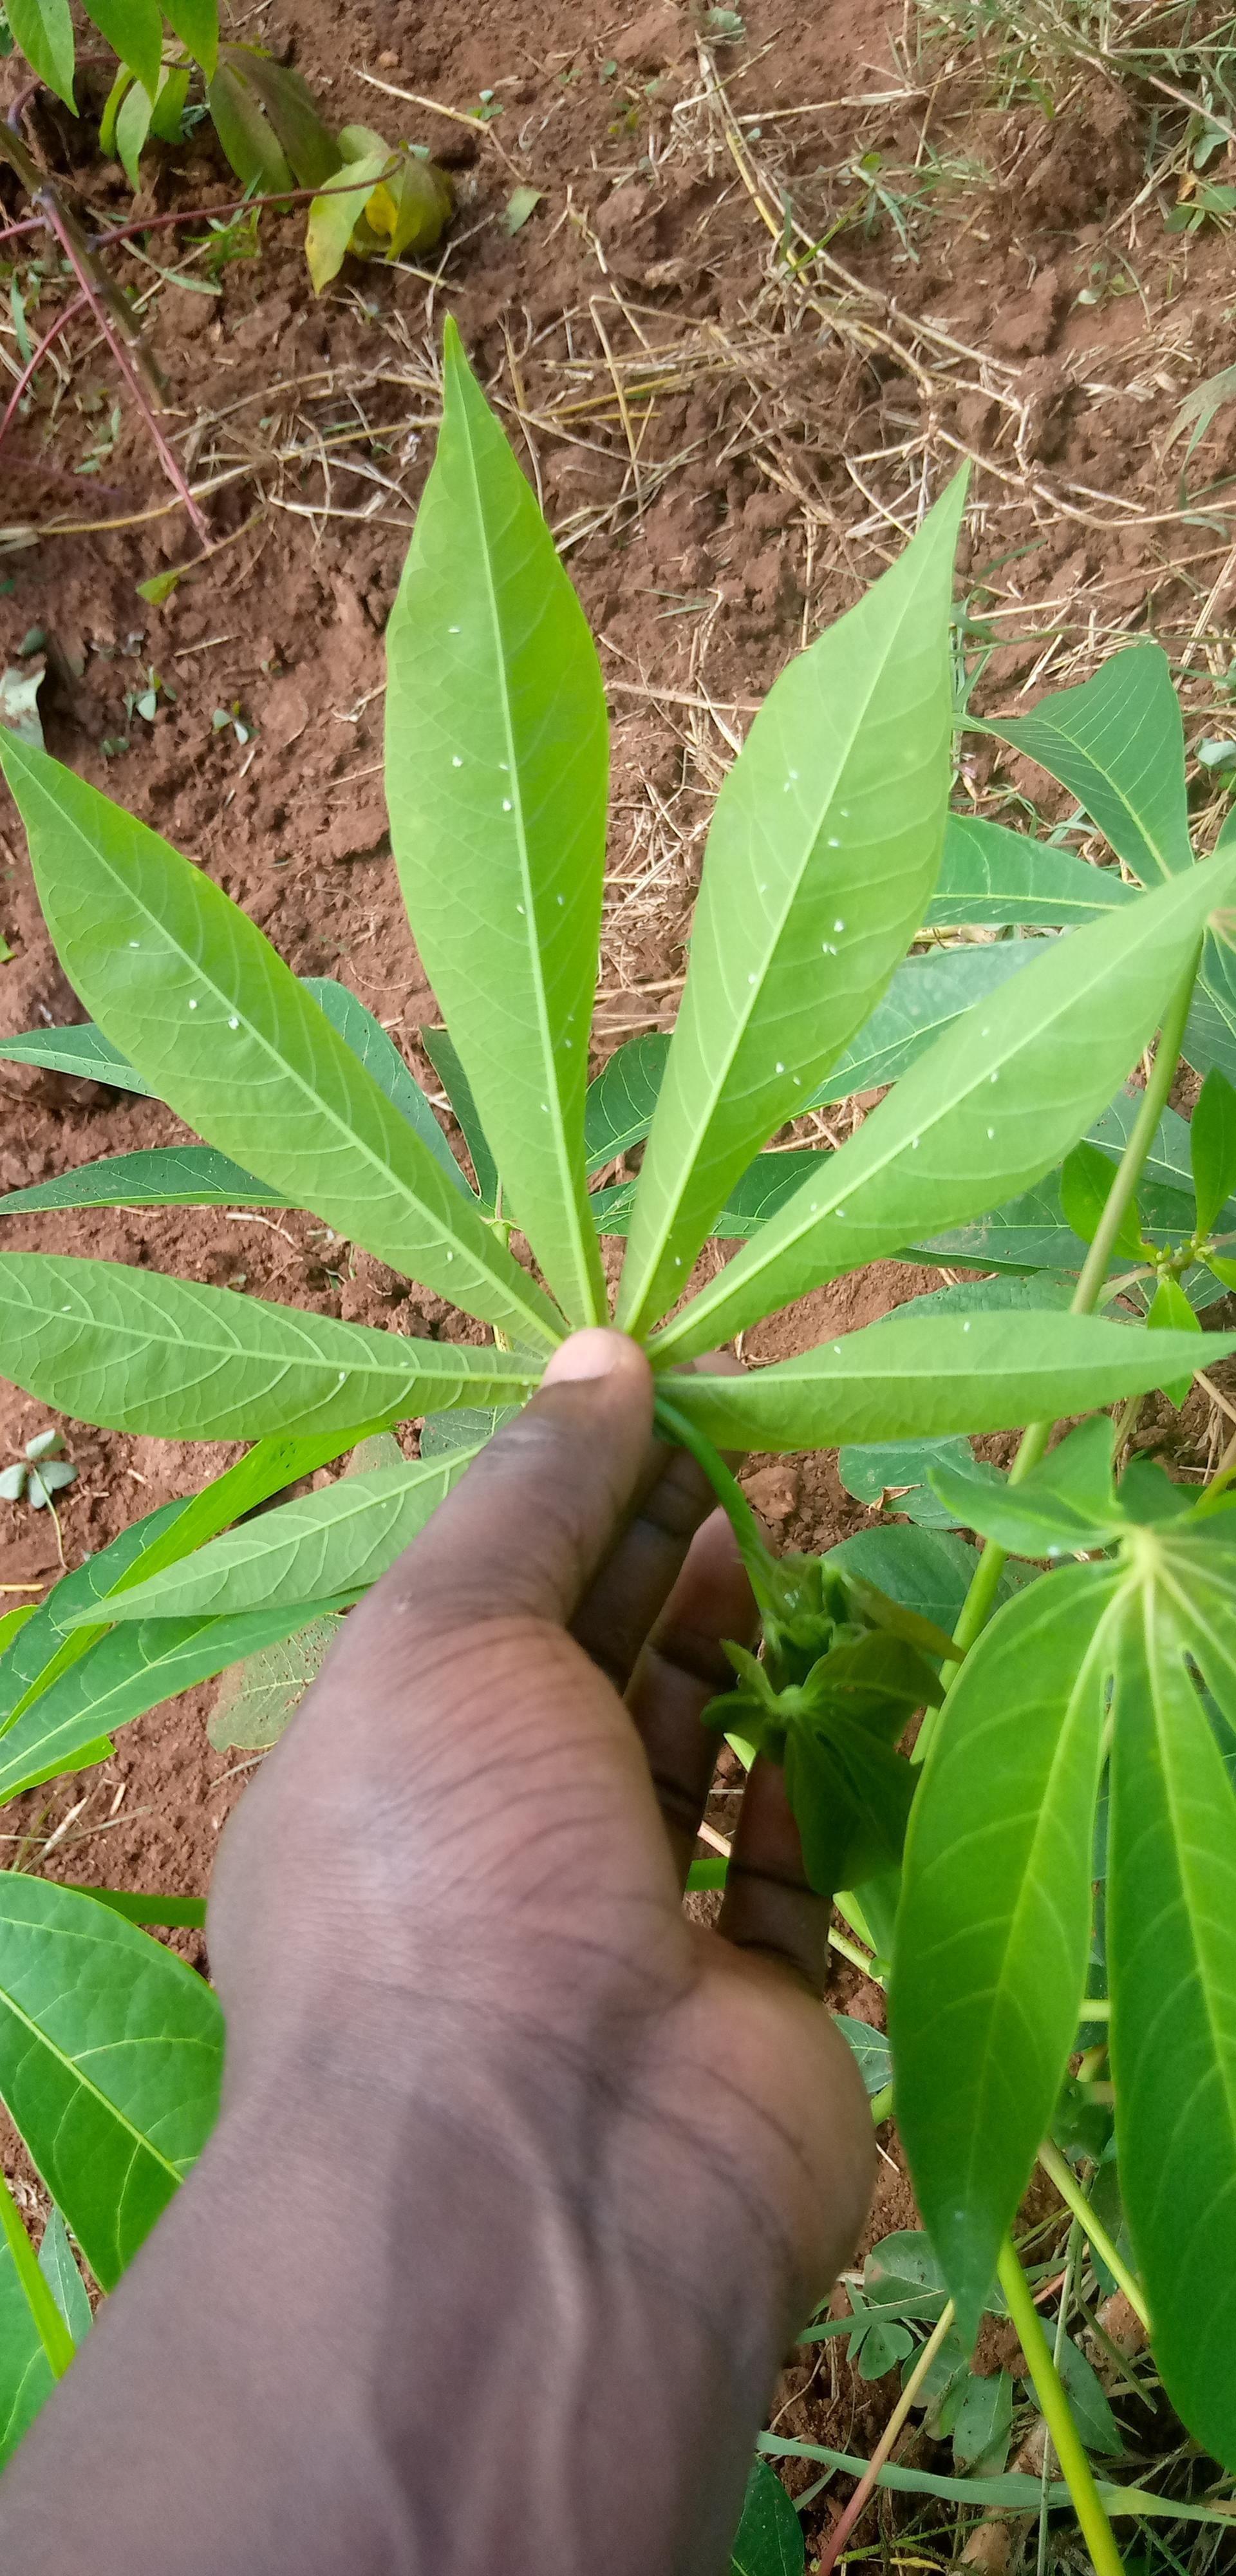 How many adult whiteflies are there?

34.